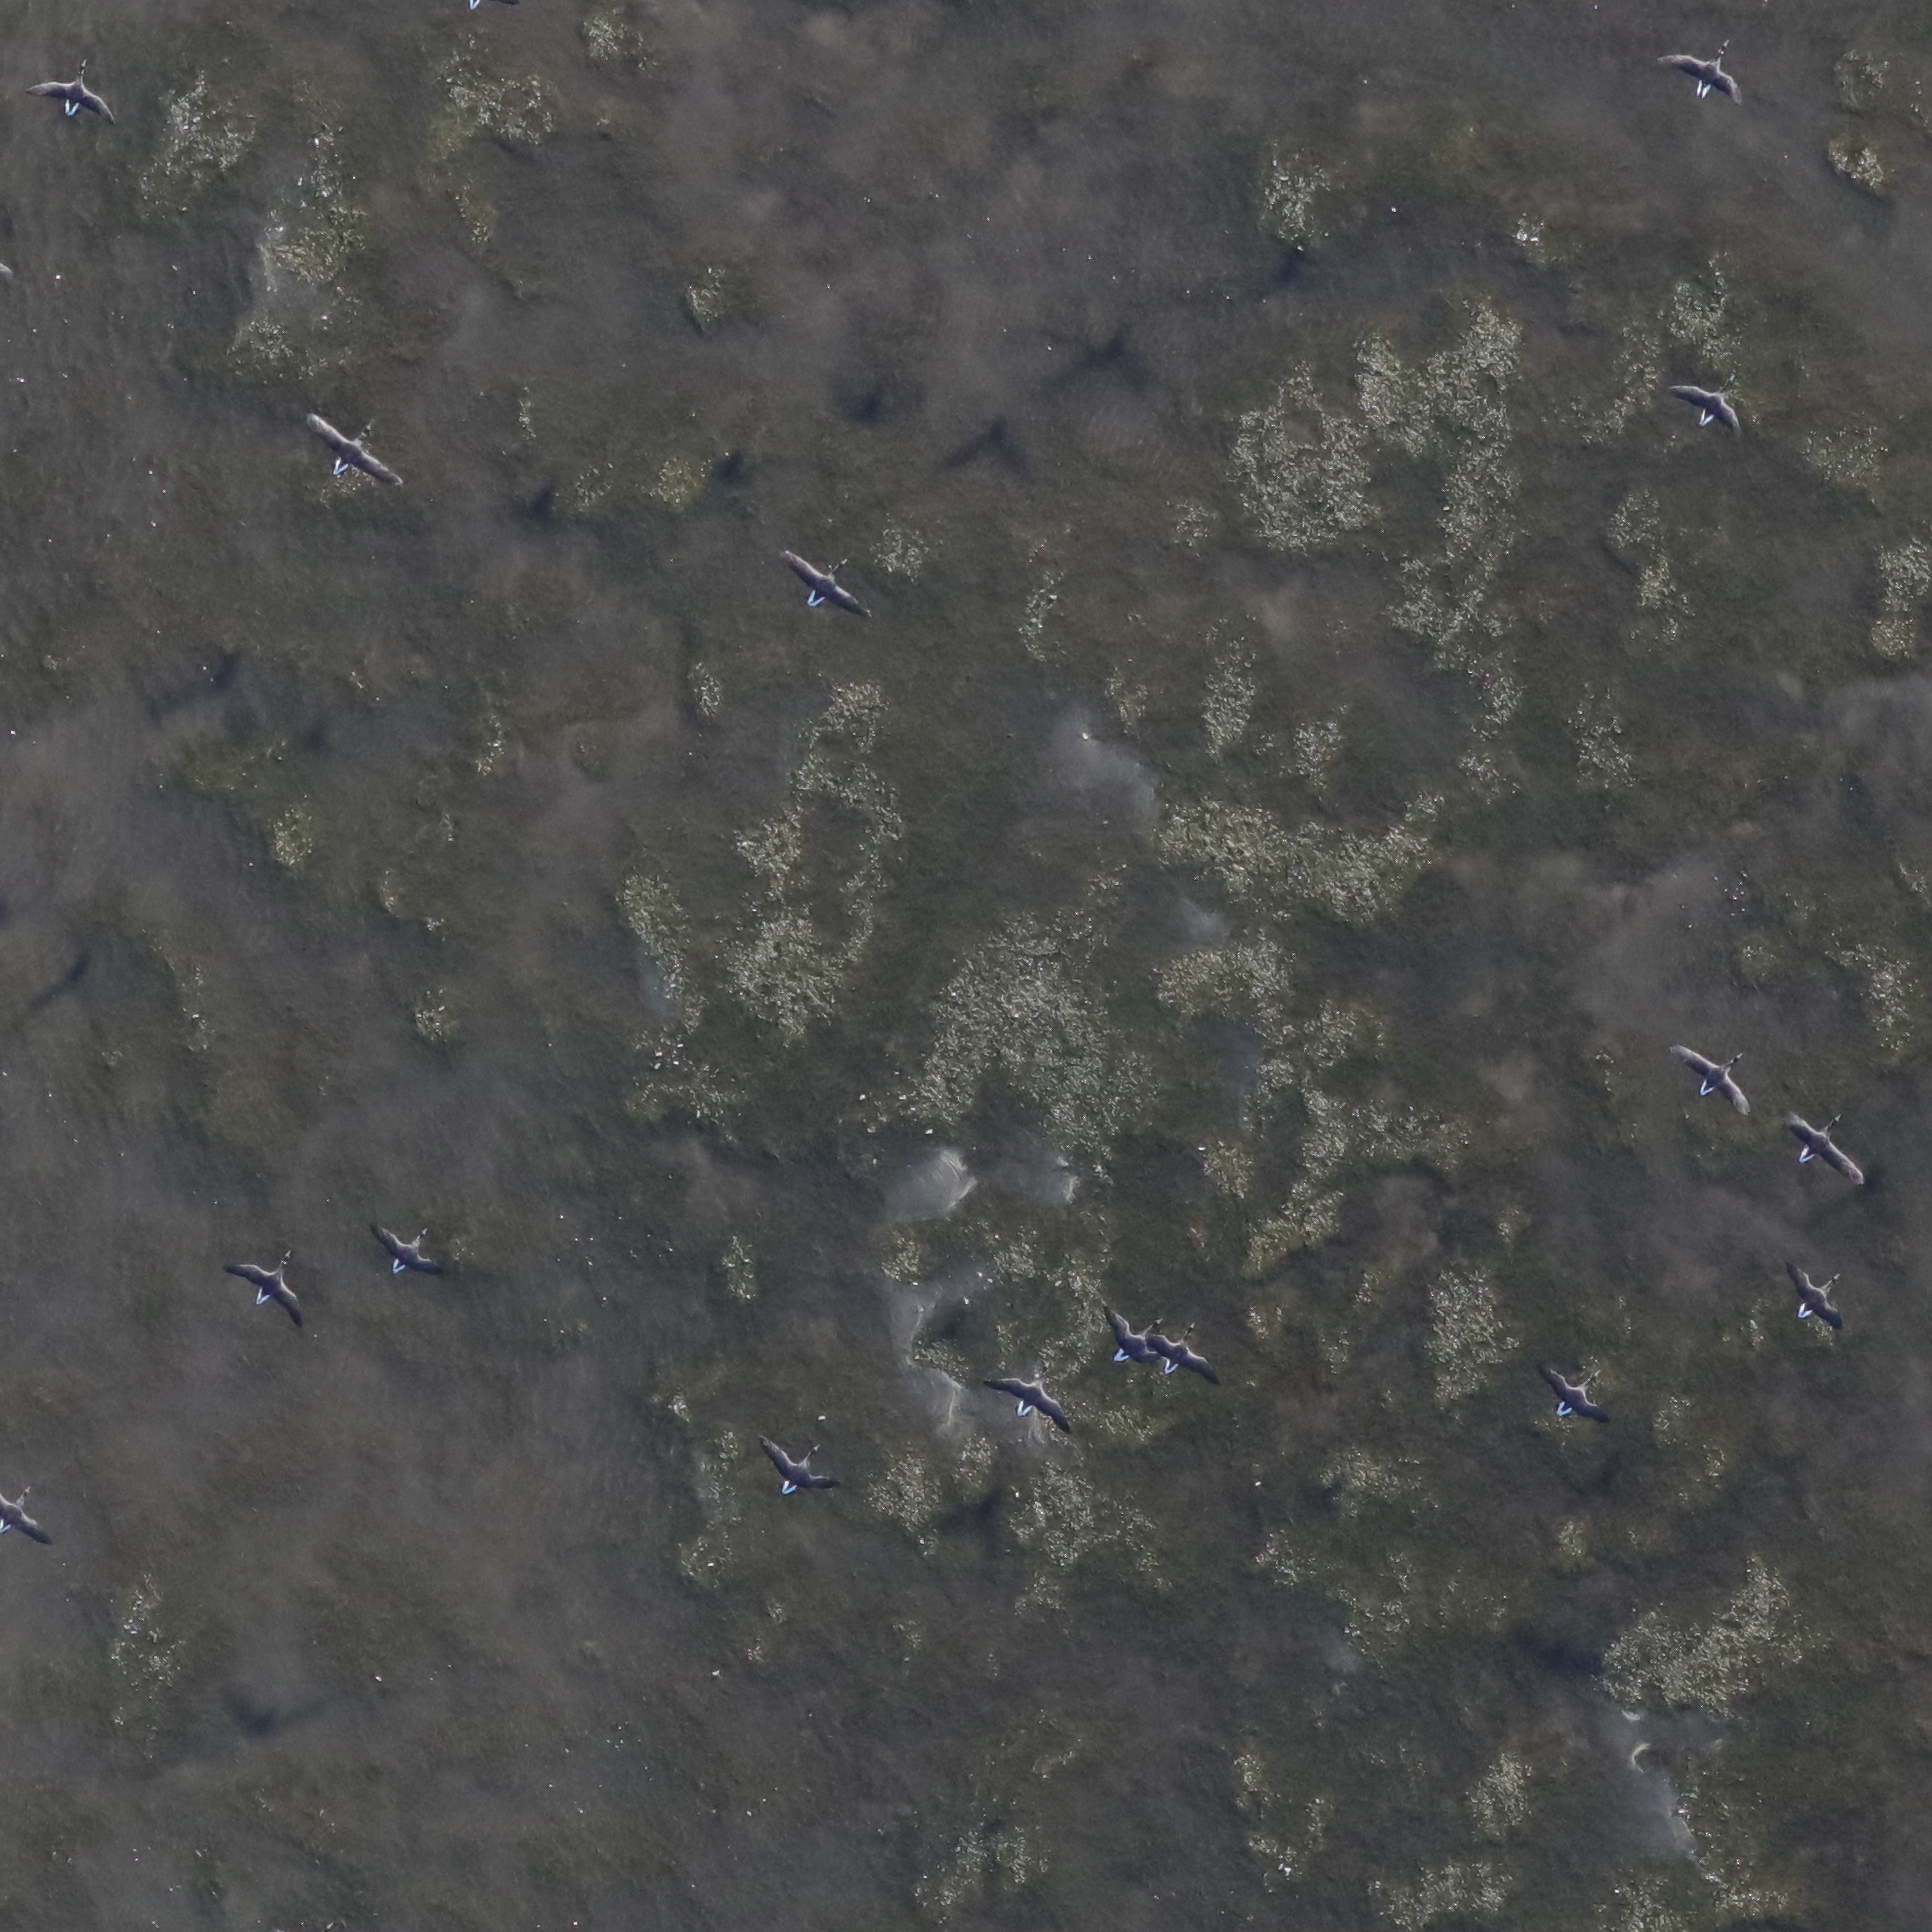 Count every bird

16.